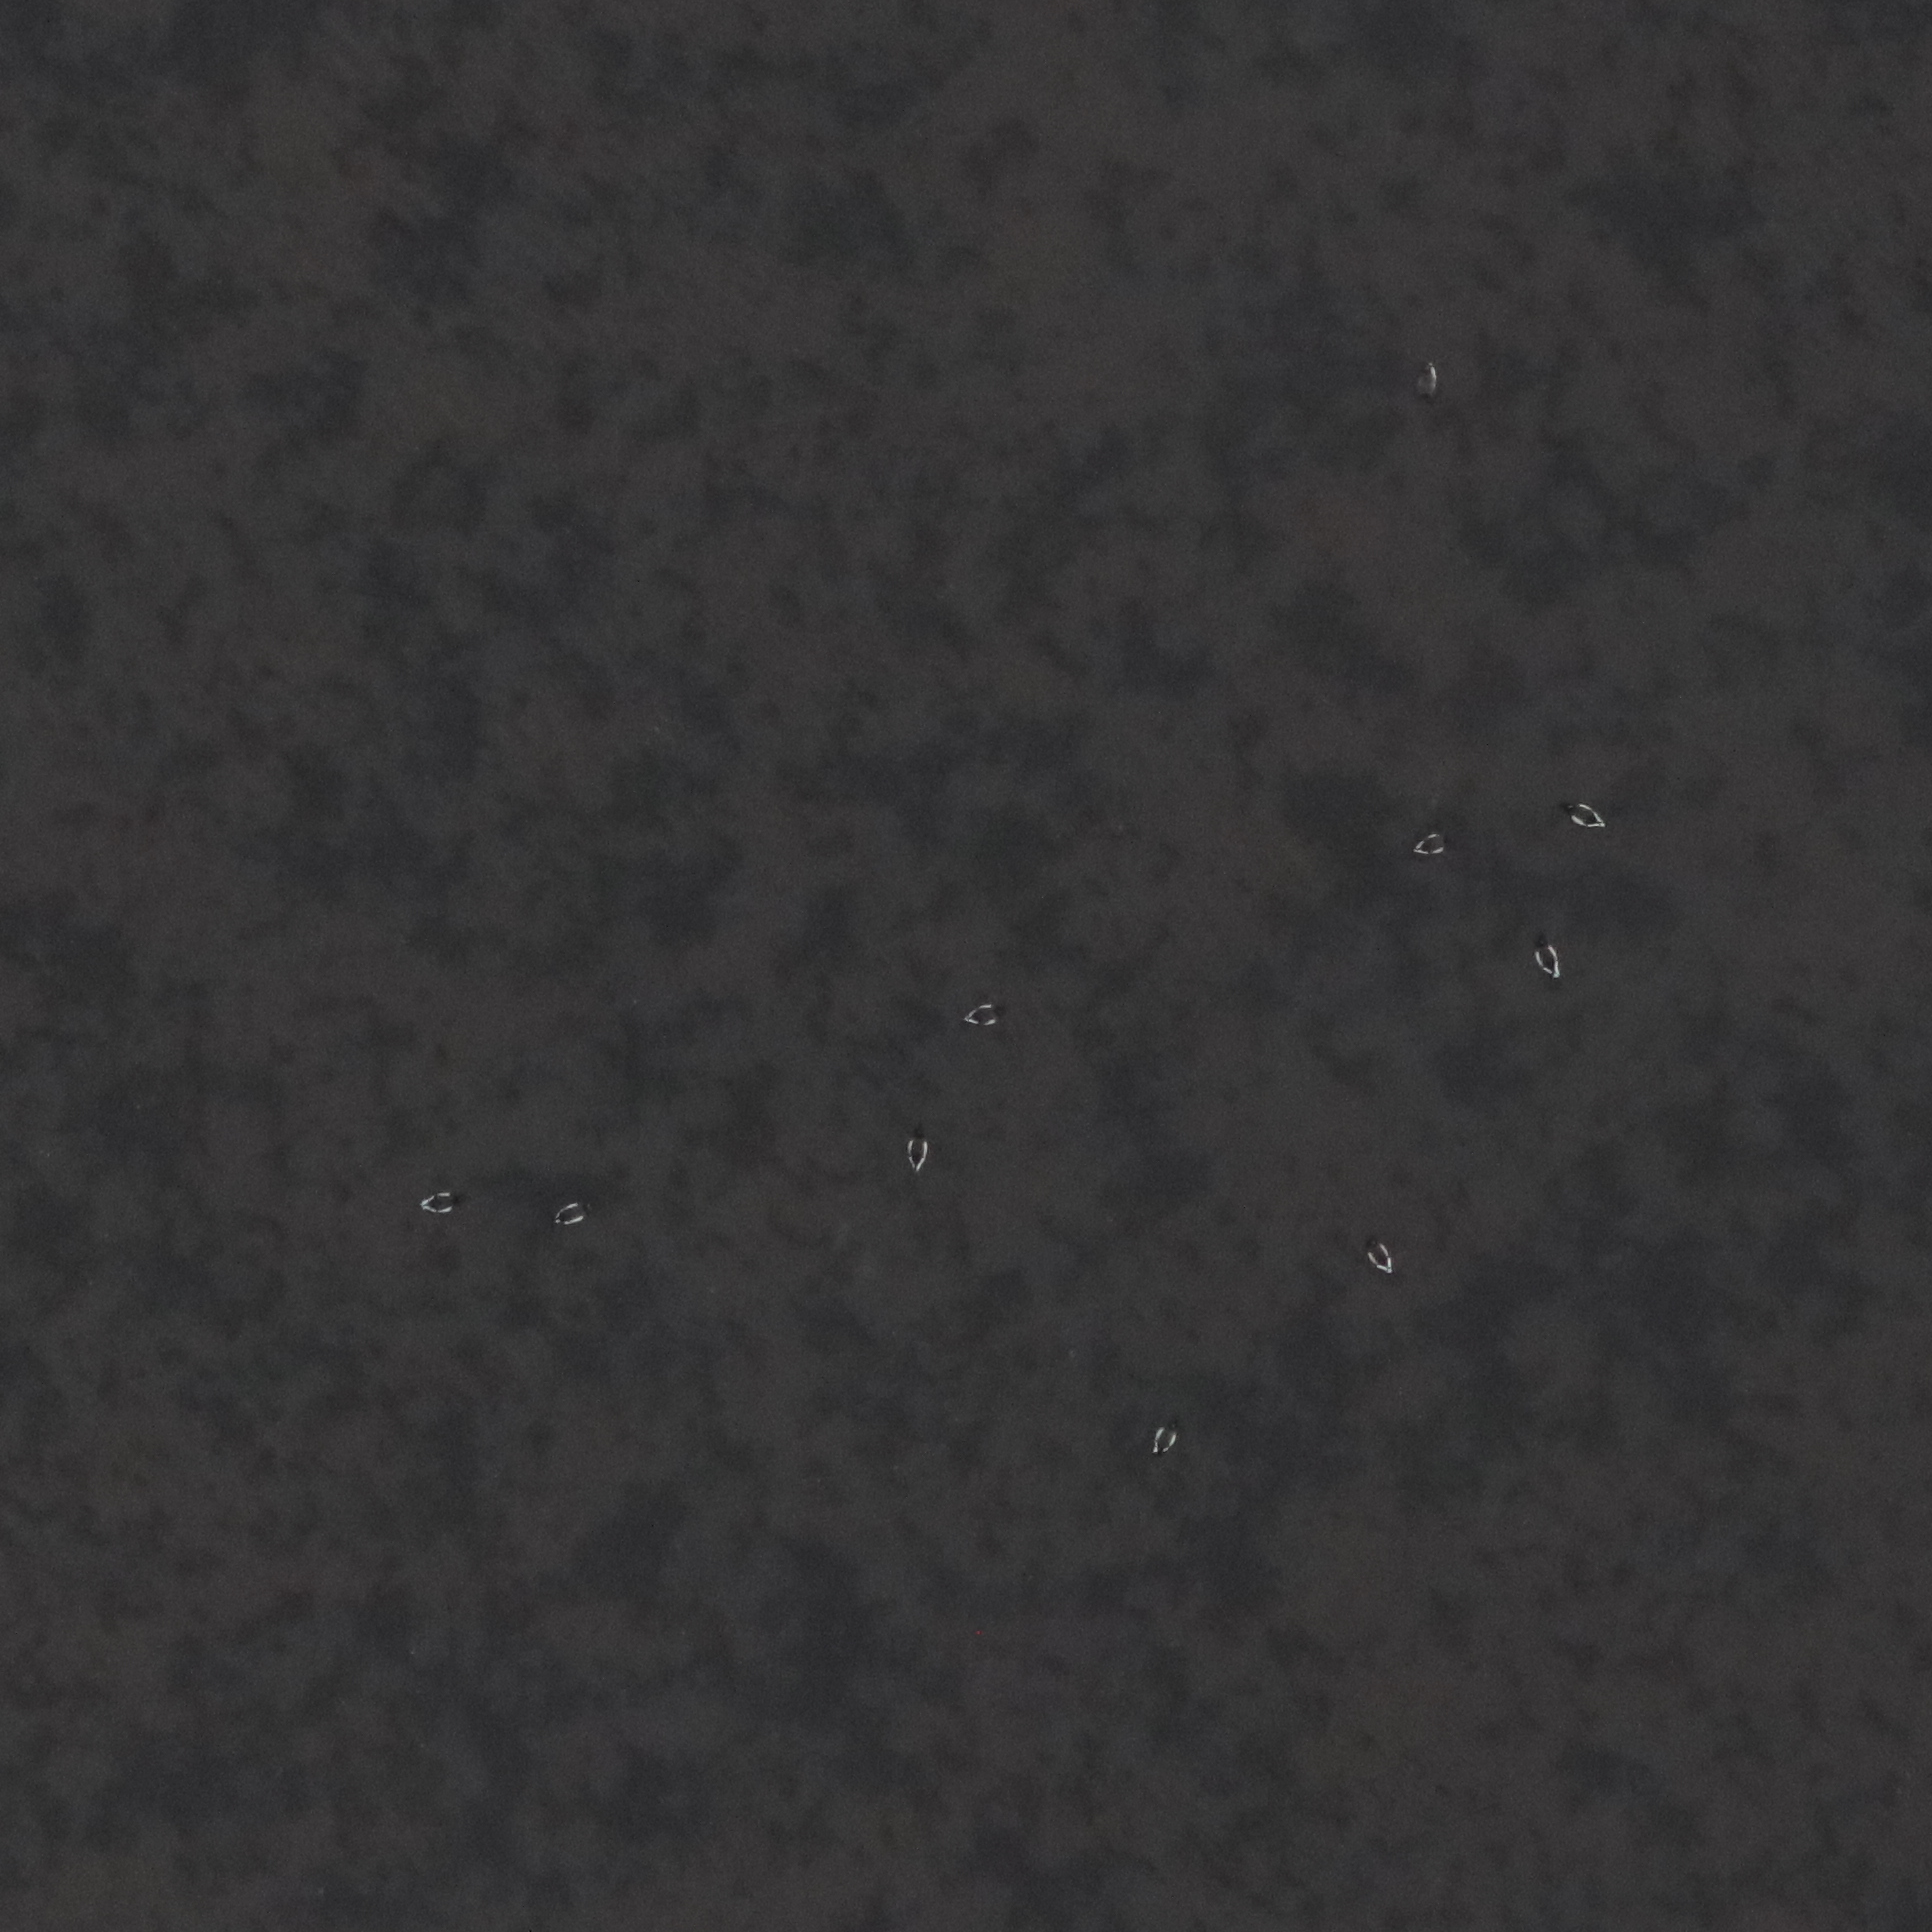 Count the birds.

10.